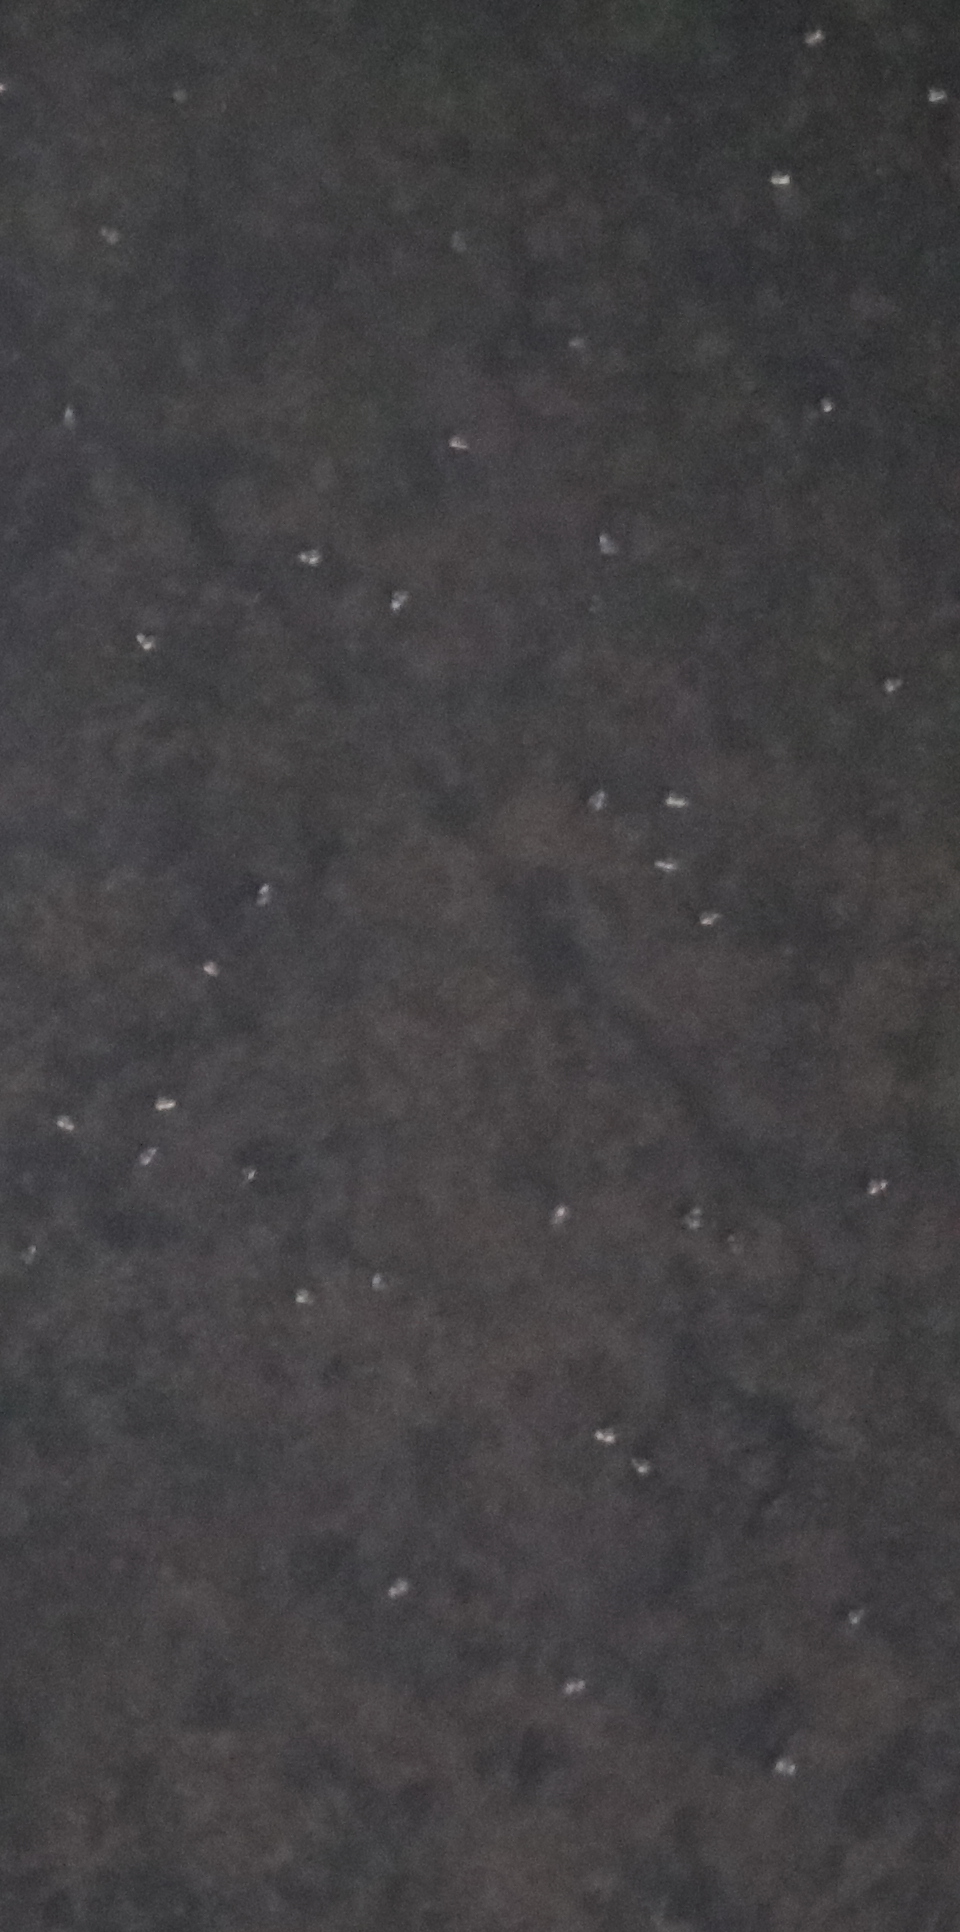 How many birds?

37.